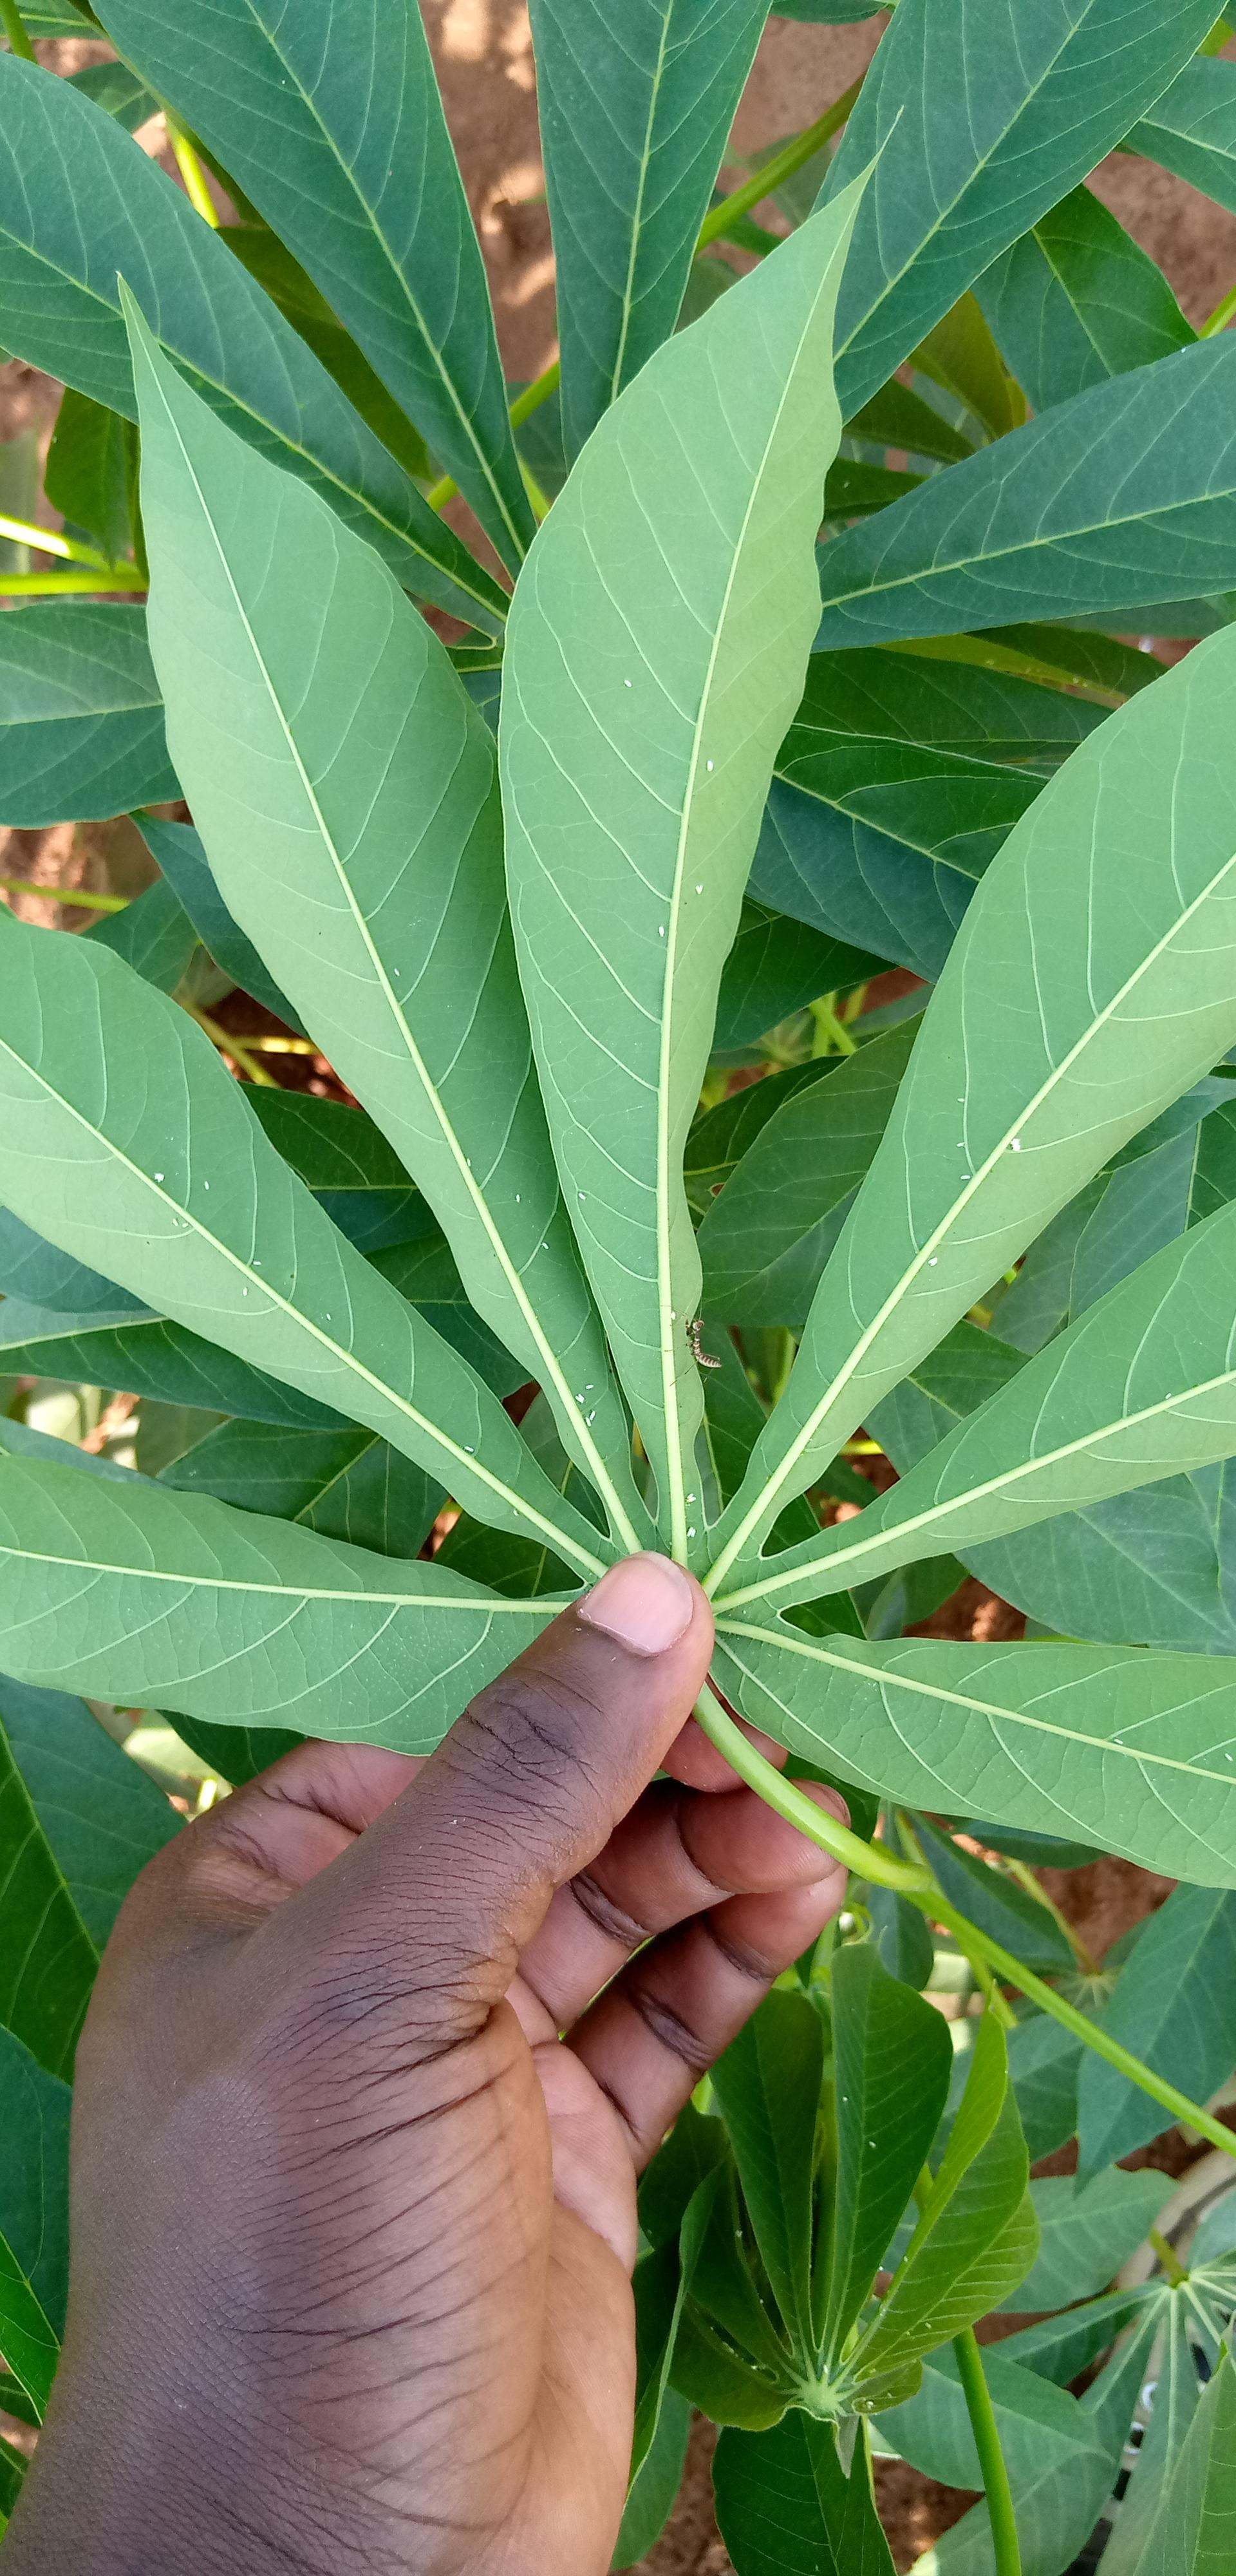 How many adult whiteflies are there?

37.